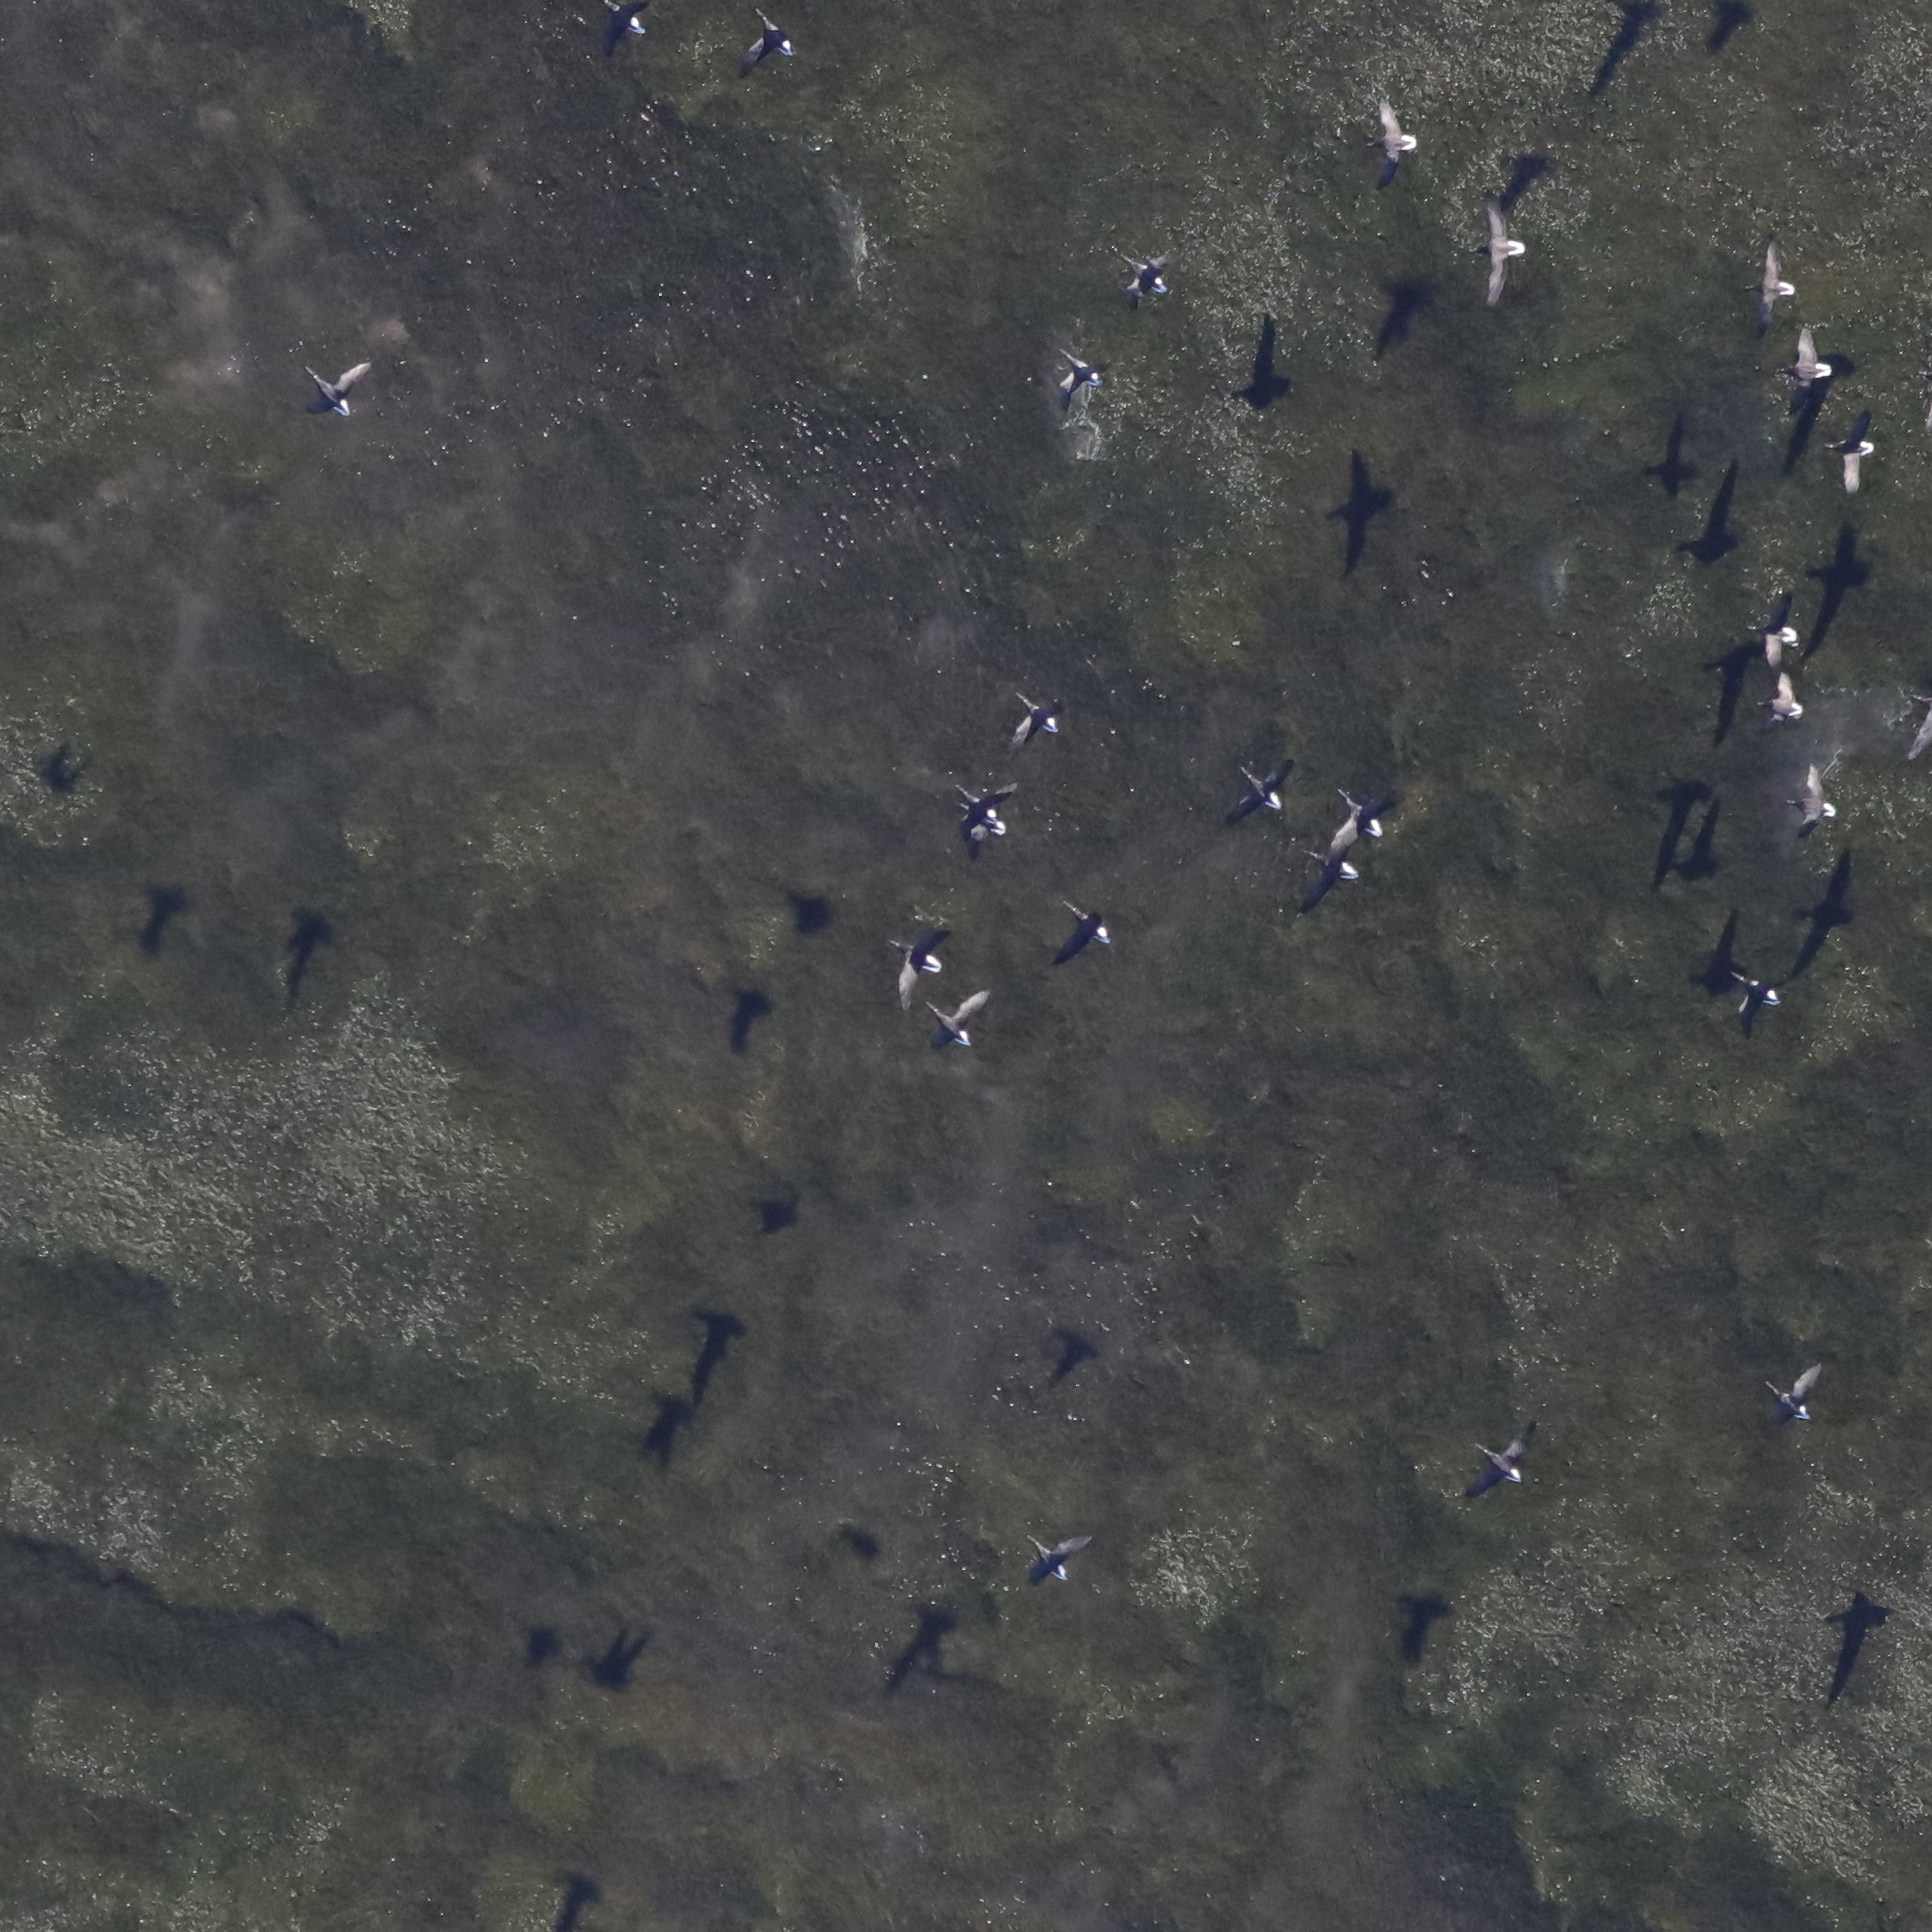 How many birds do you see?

26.